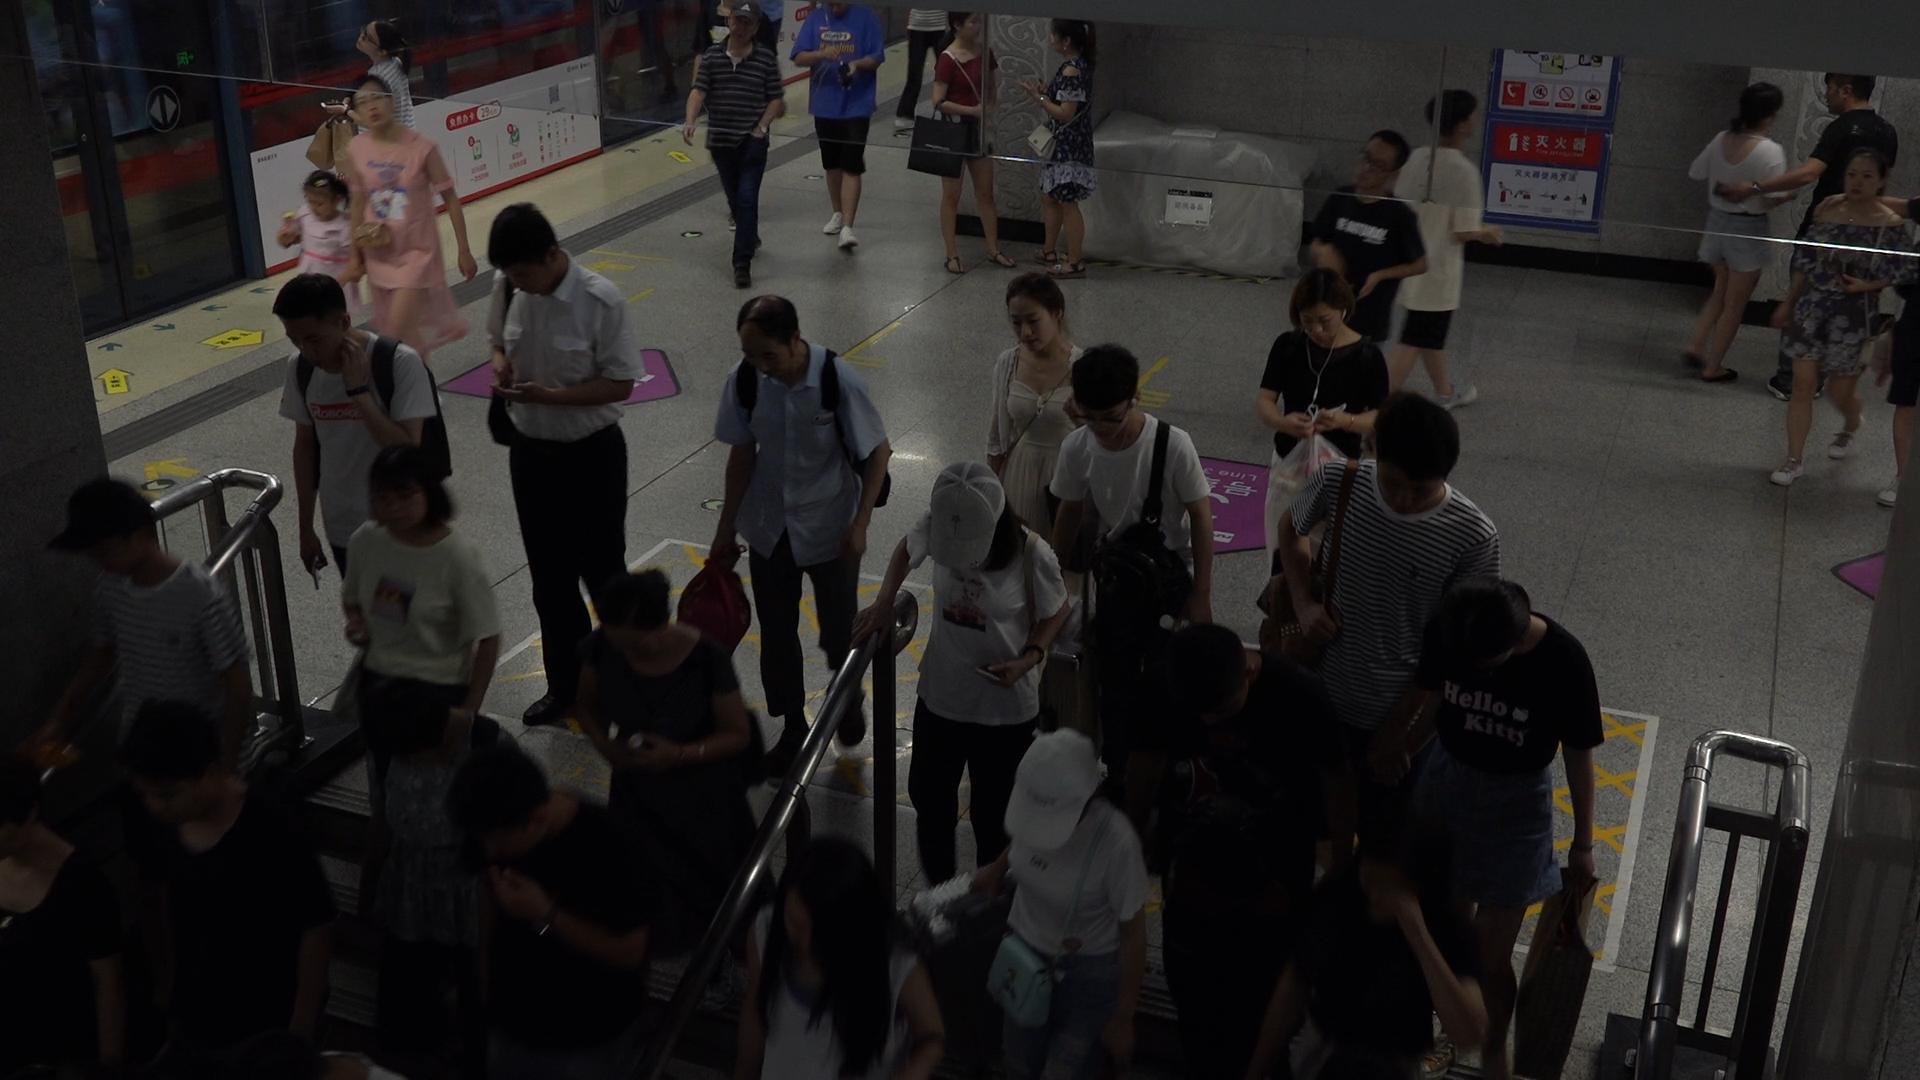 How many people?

32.